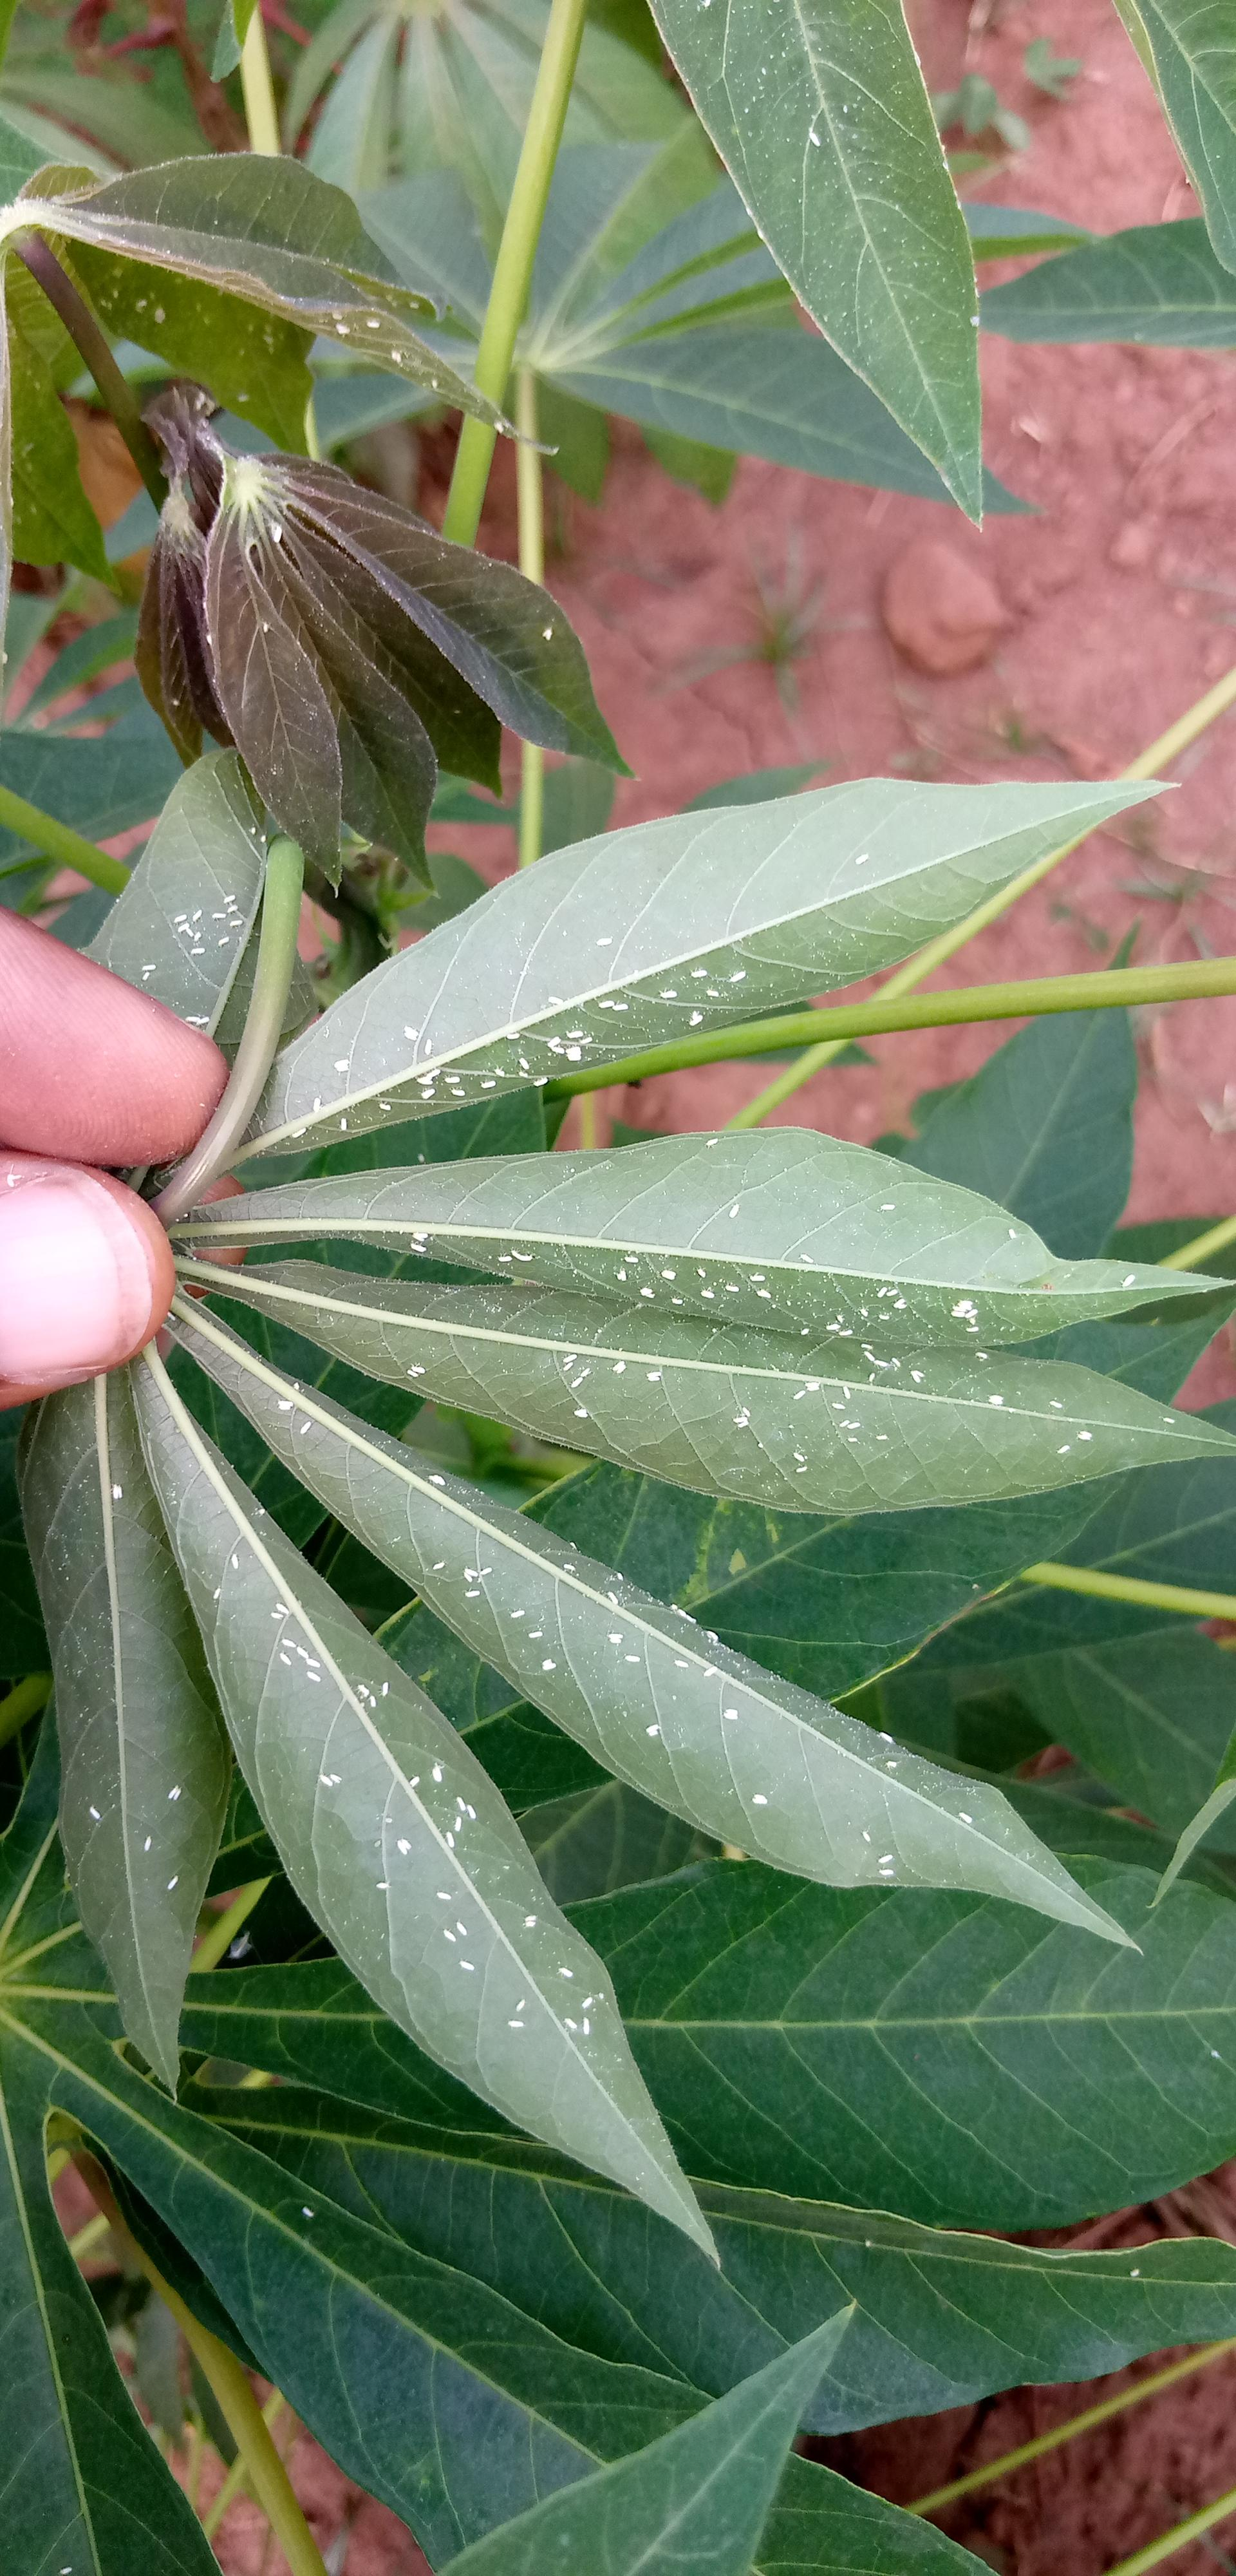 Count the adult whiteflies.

219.